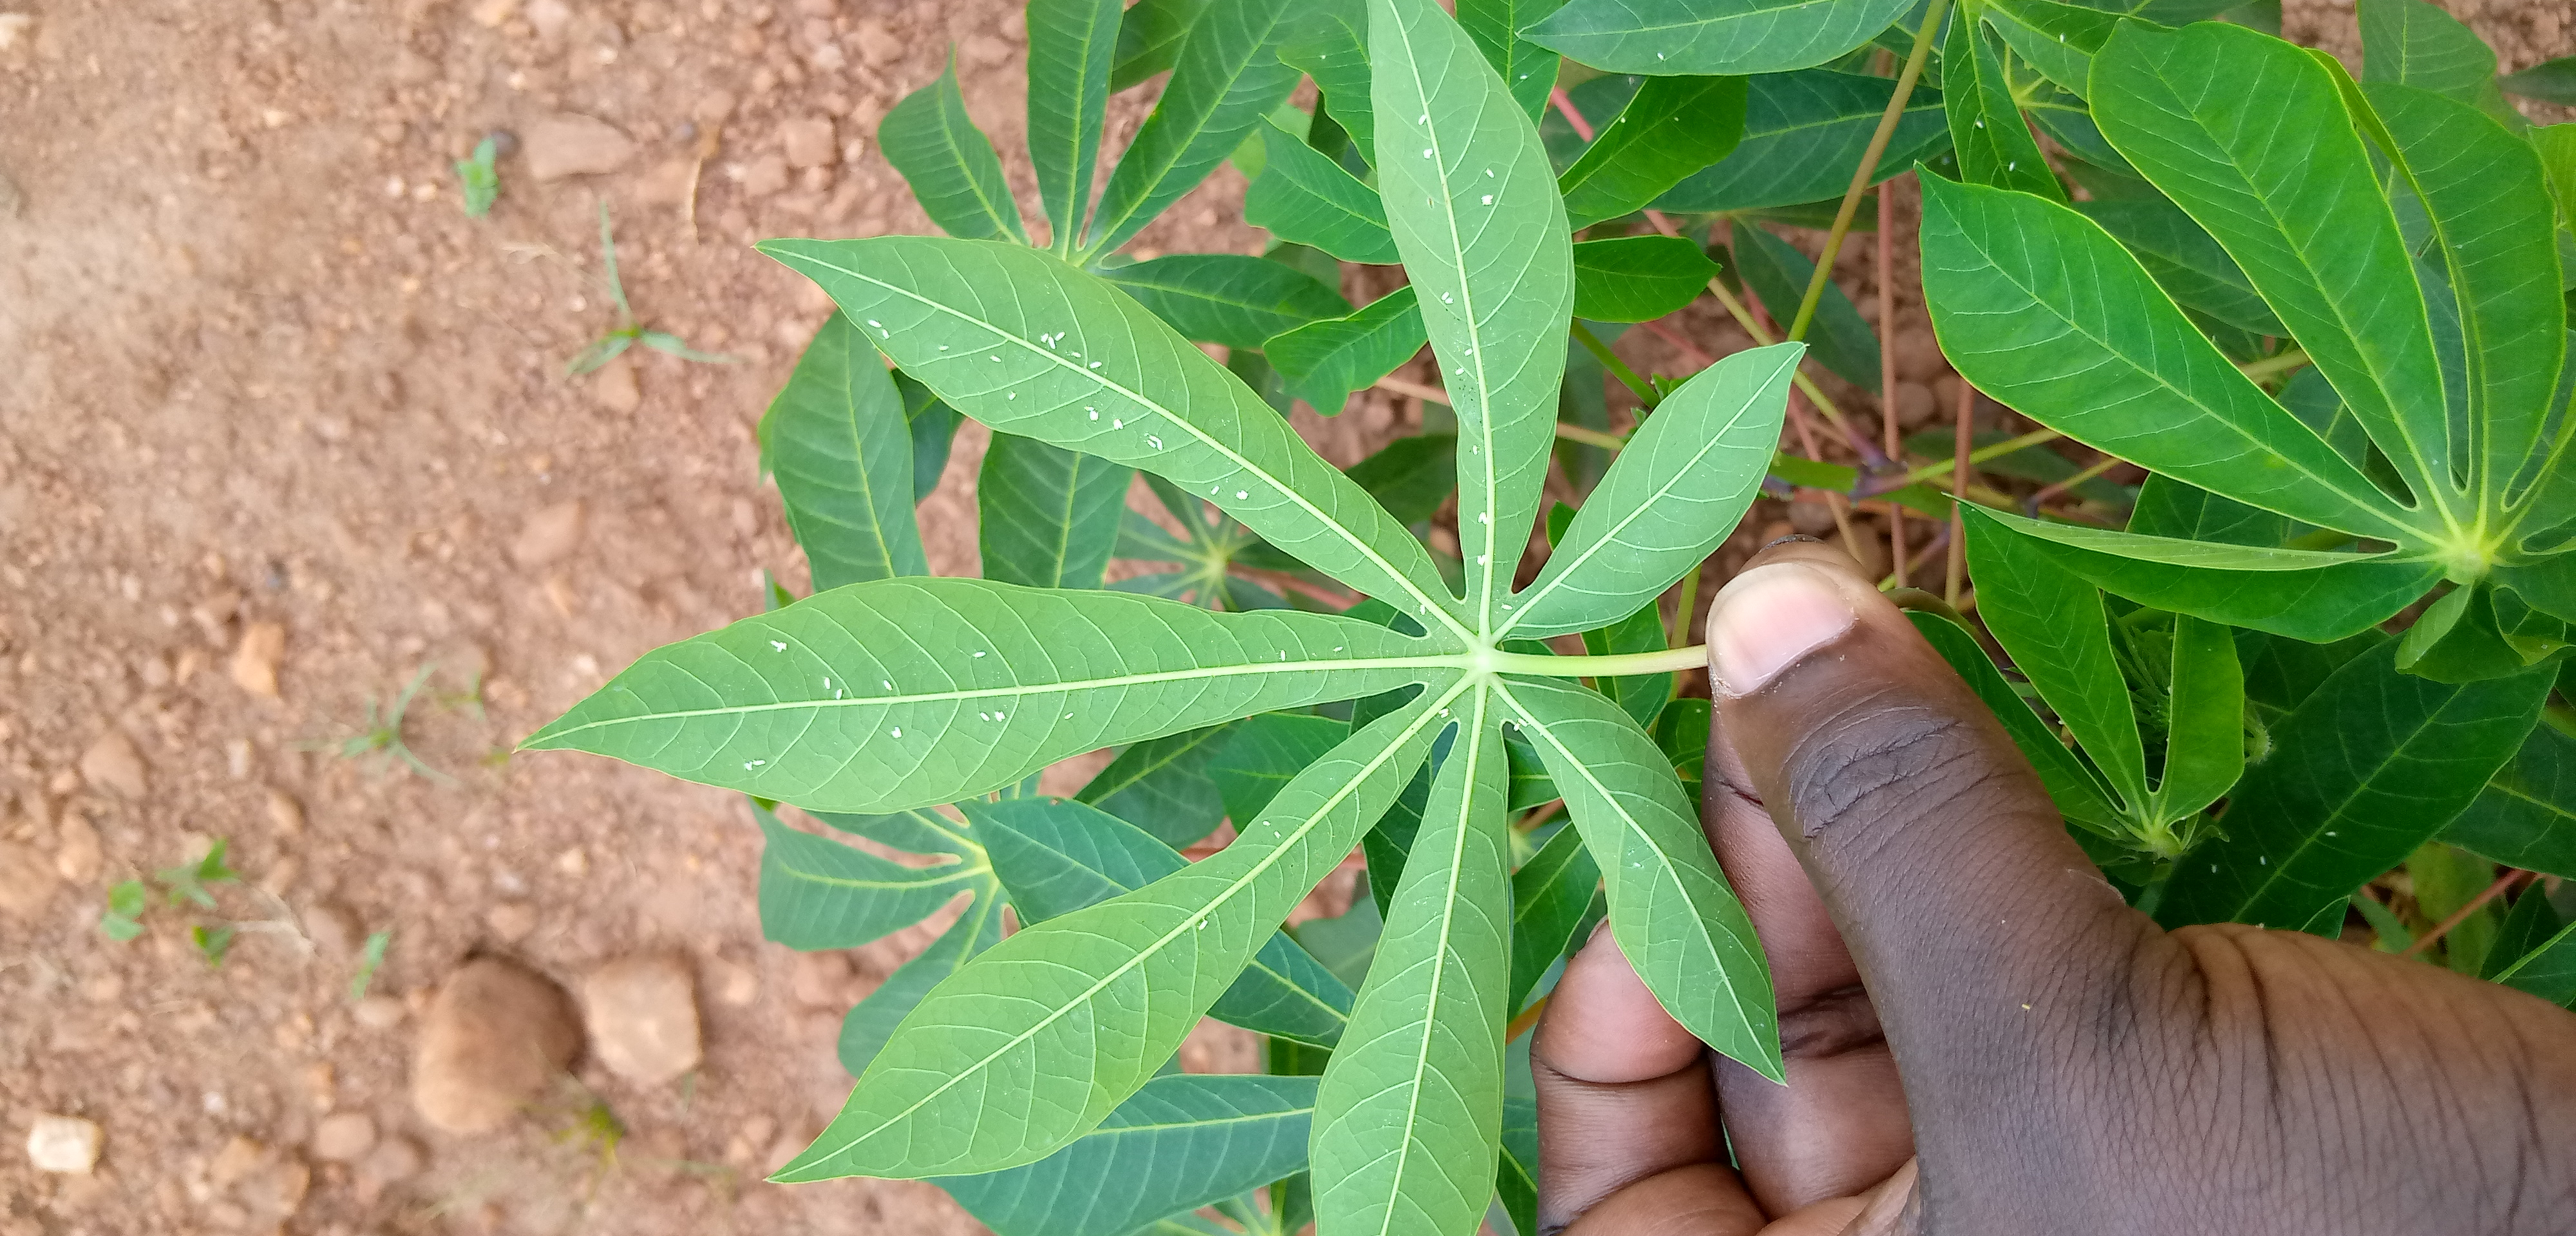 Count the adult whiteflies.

66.